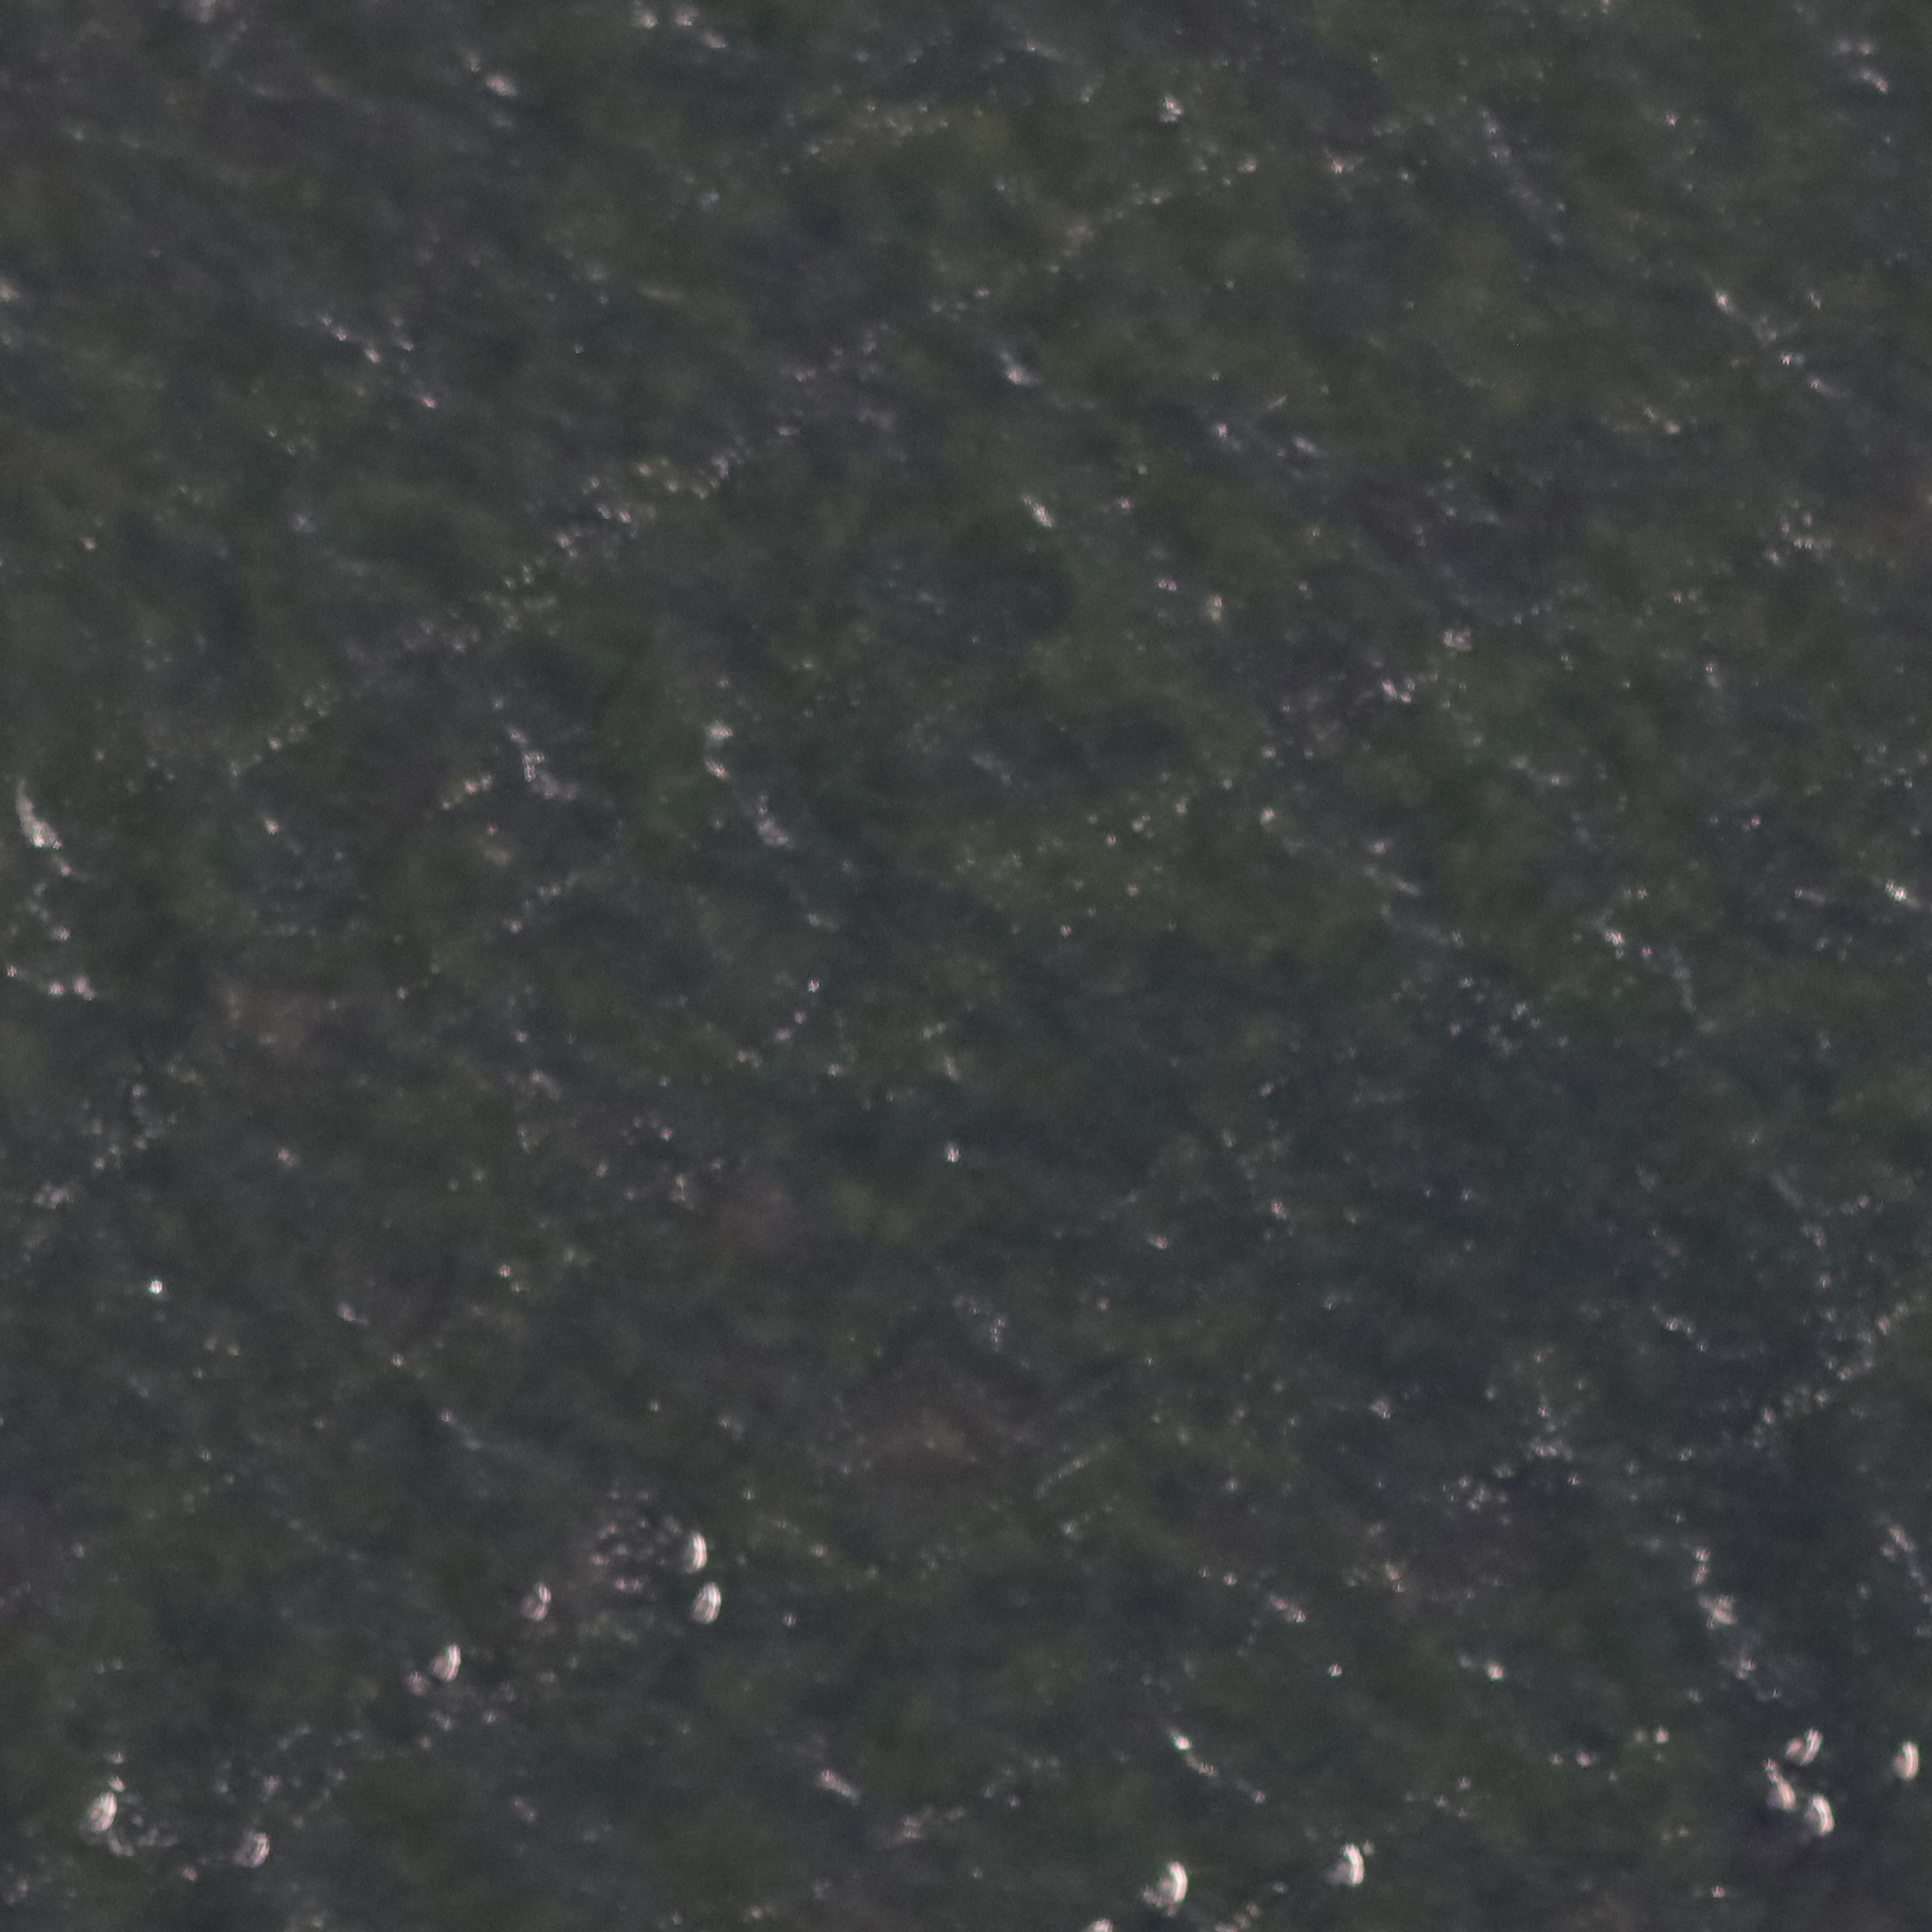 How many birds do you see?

12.